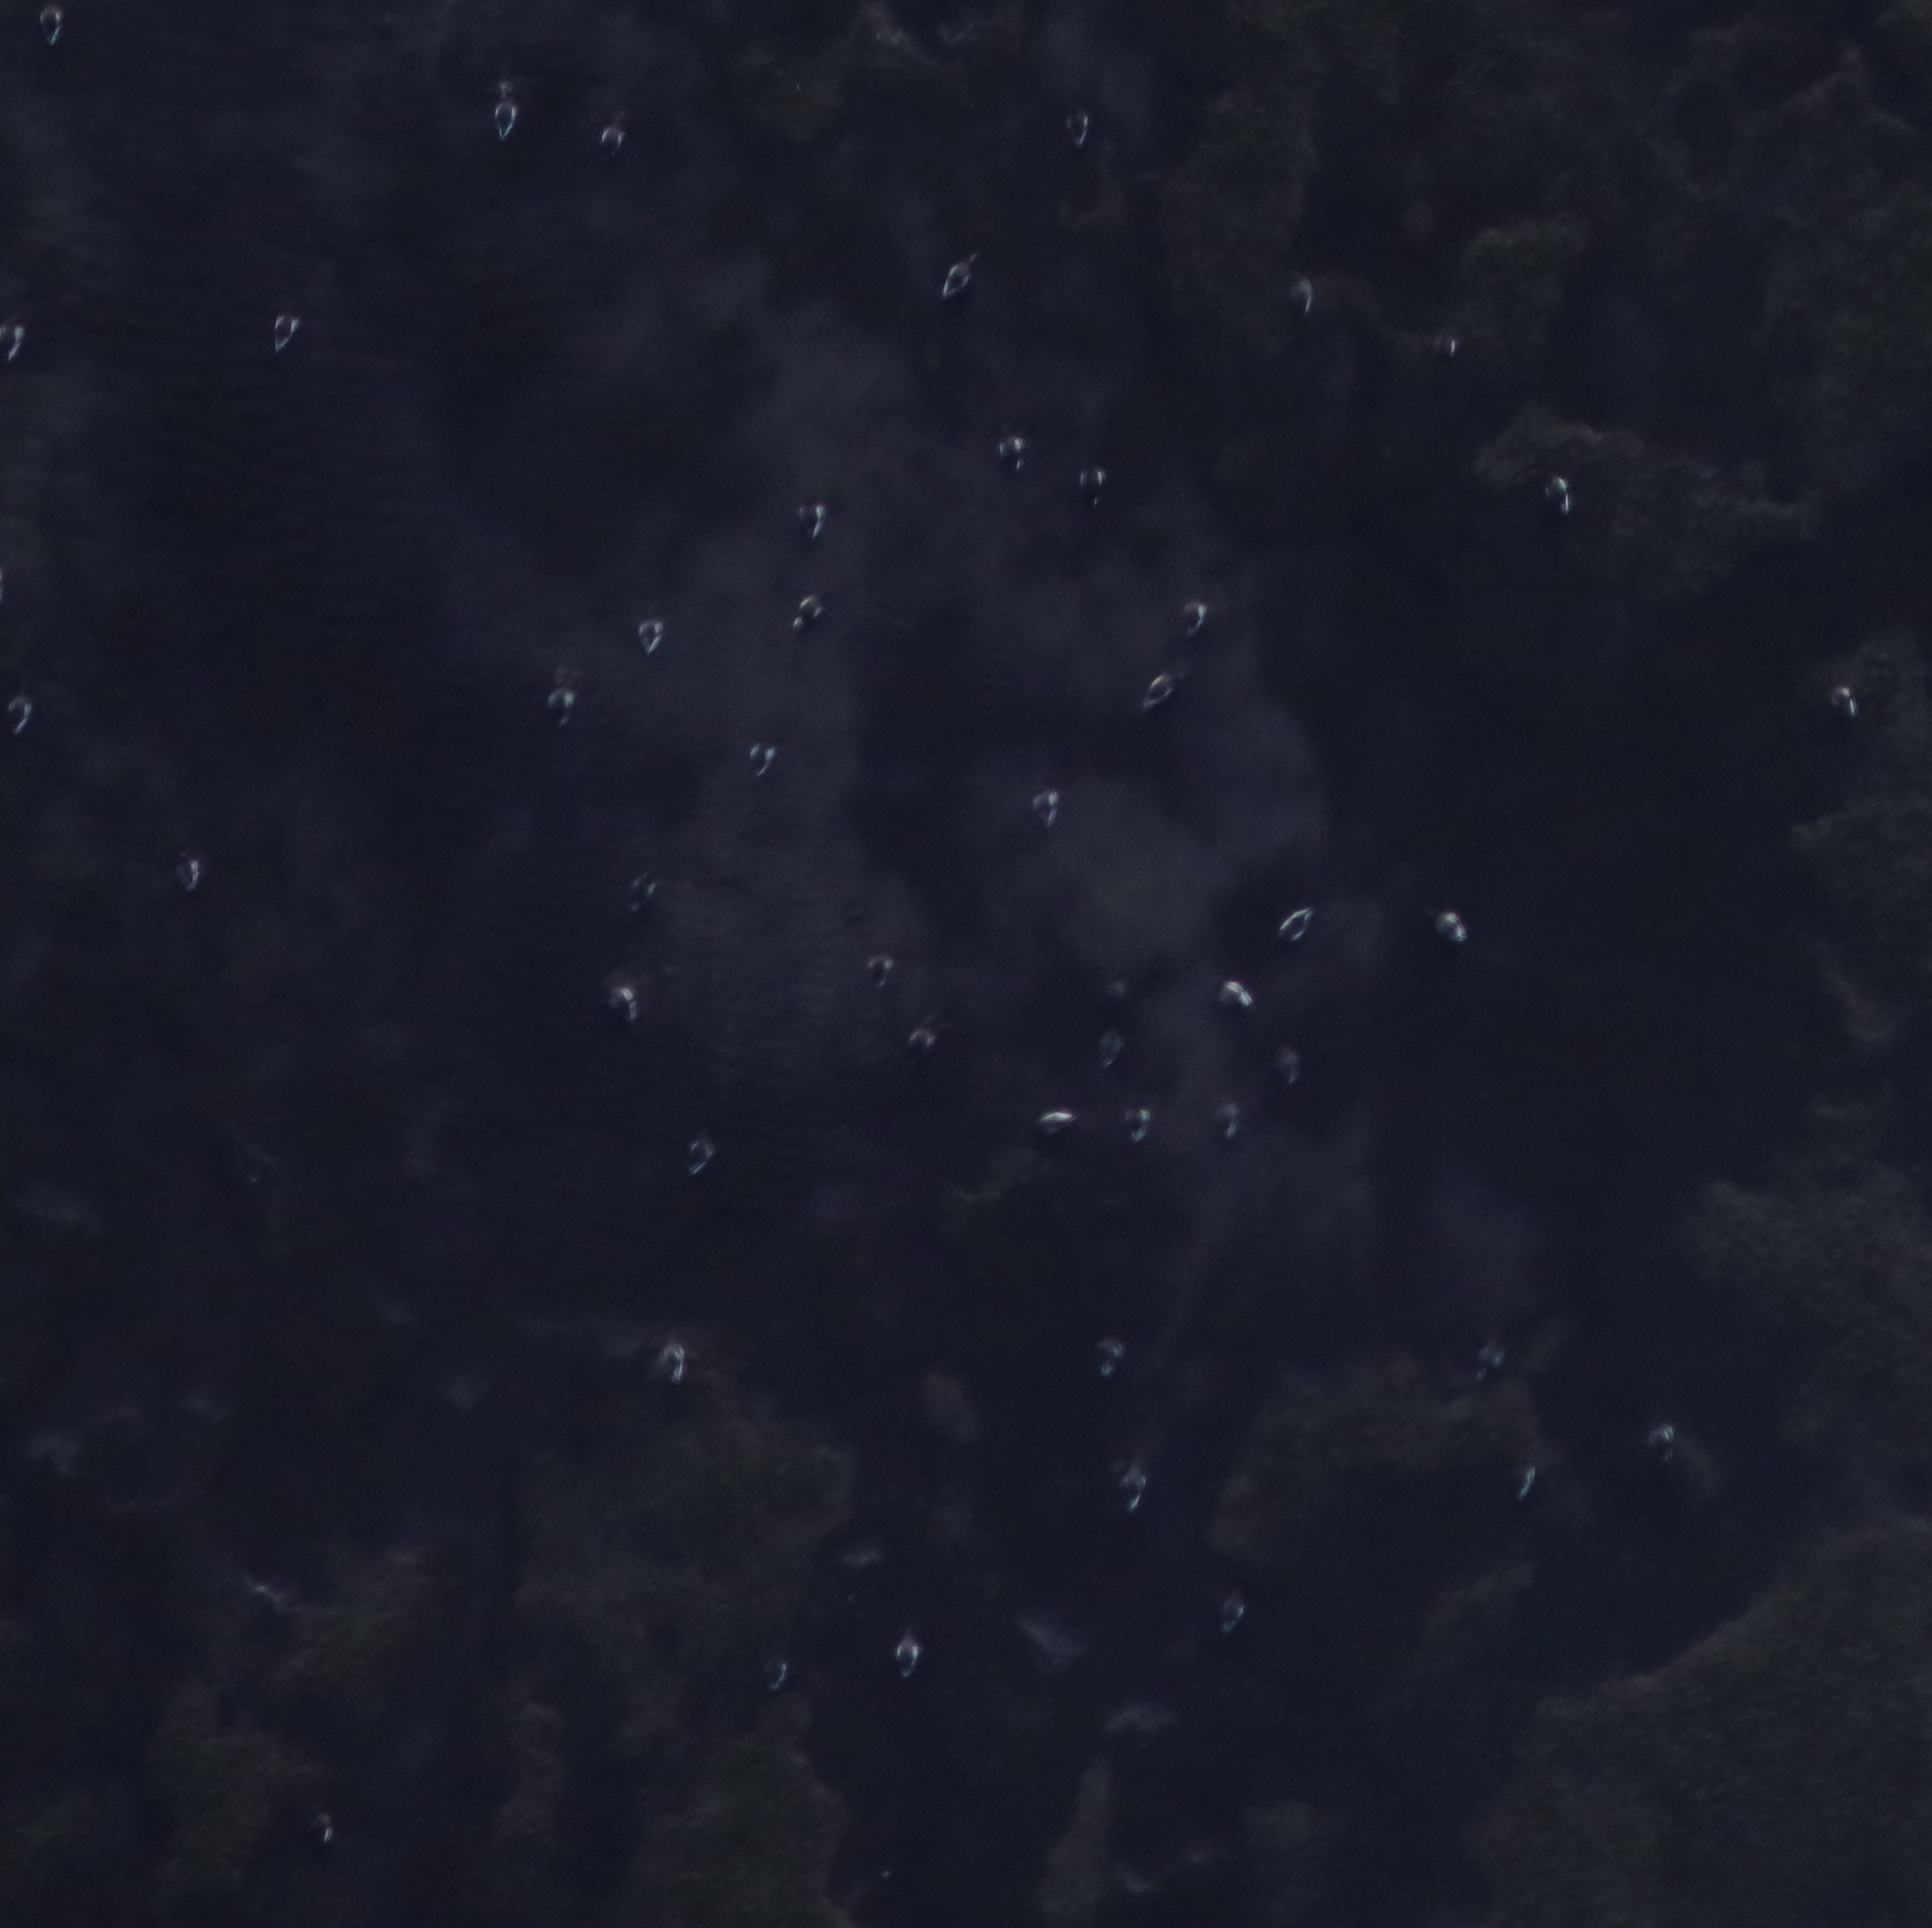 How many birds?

46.